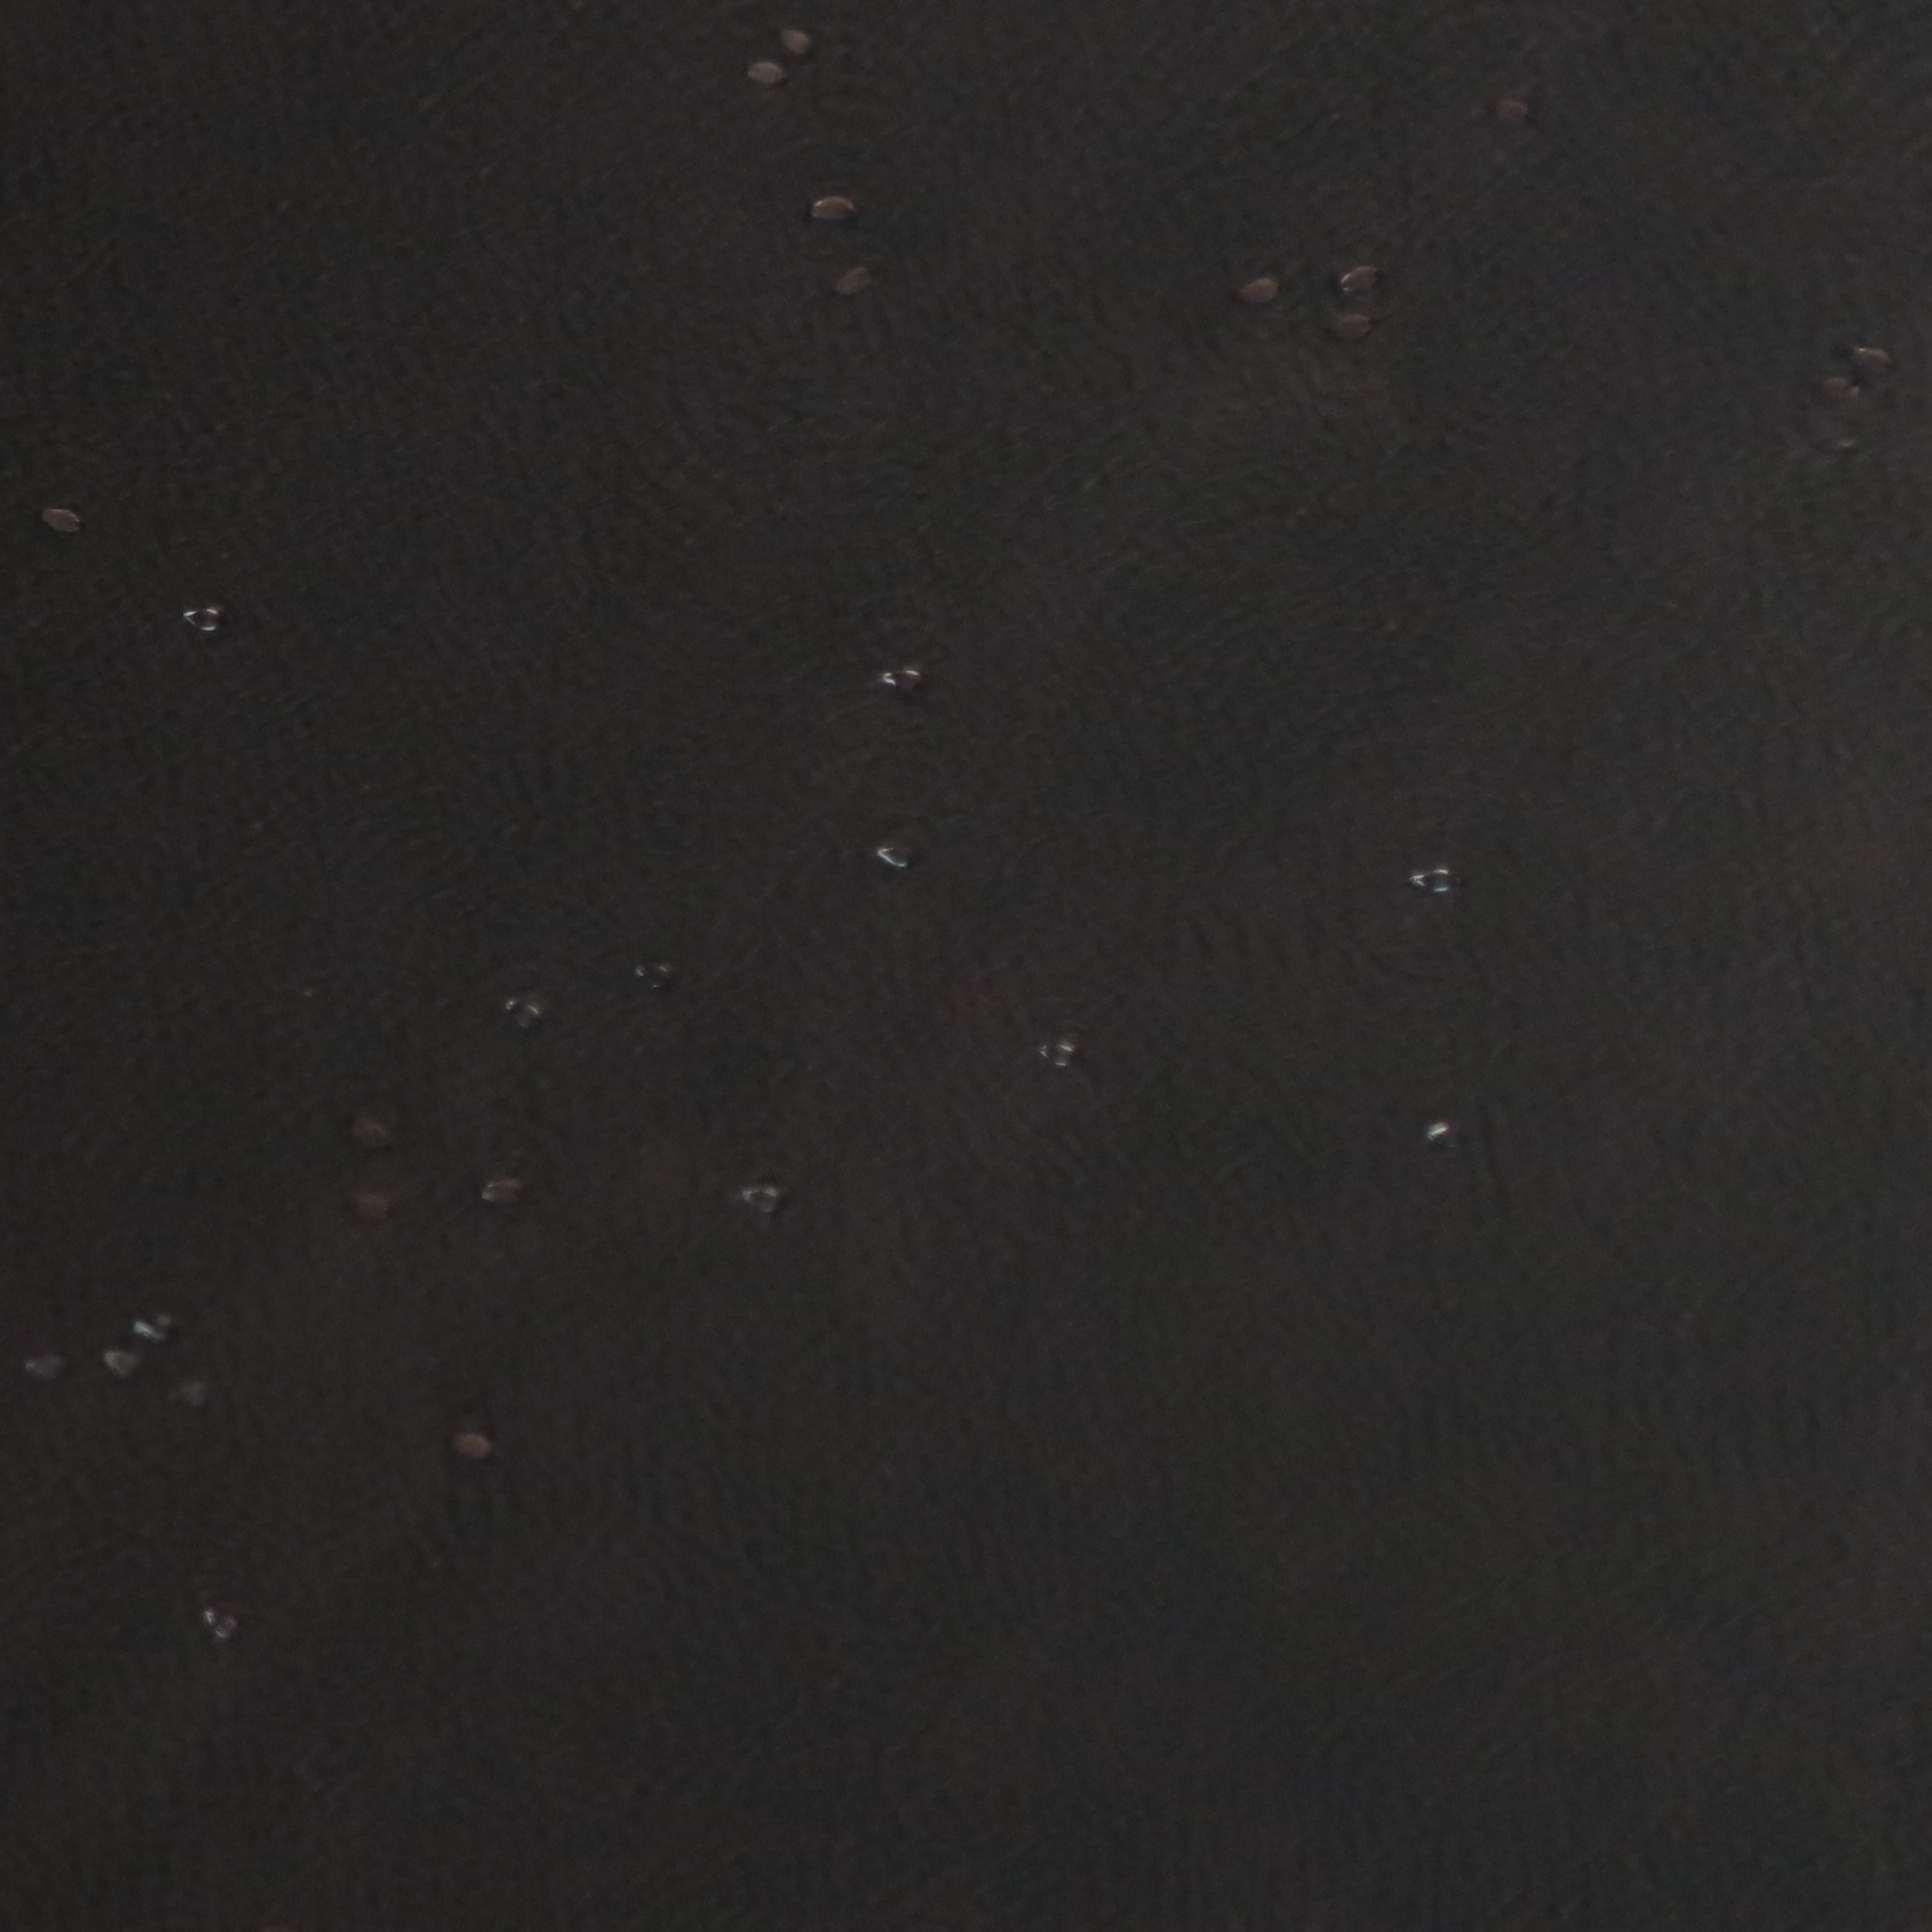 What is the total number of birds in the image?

28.